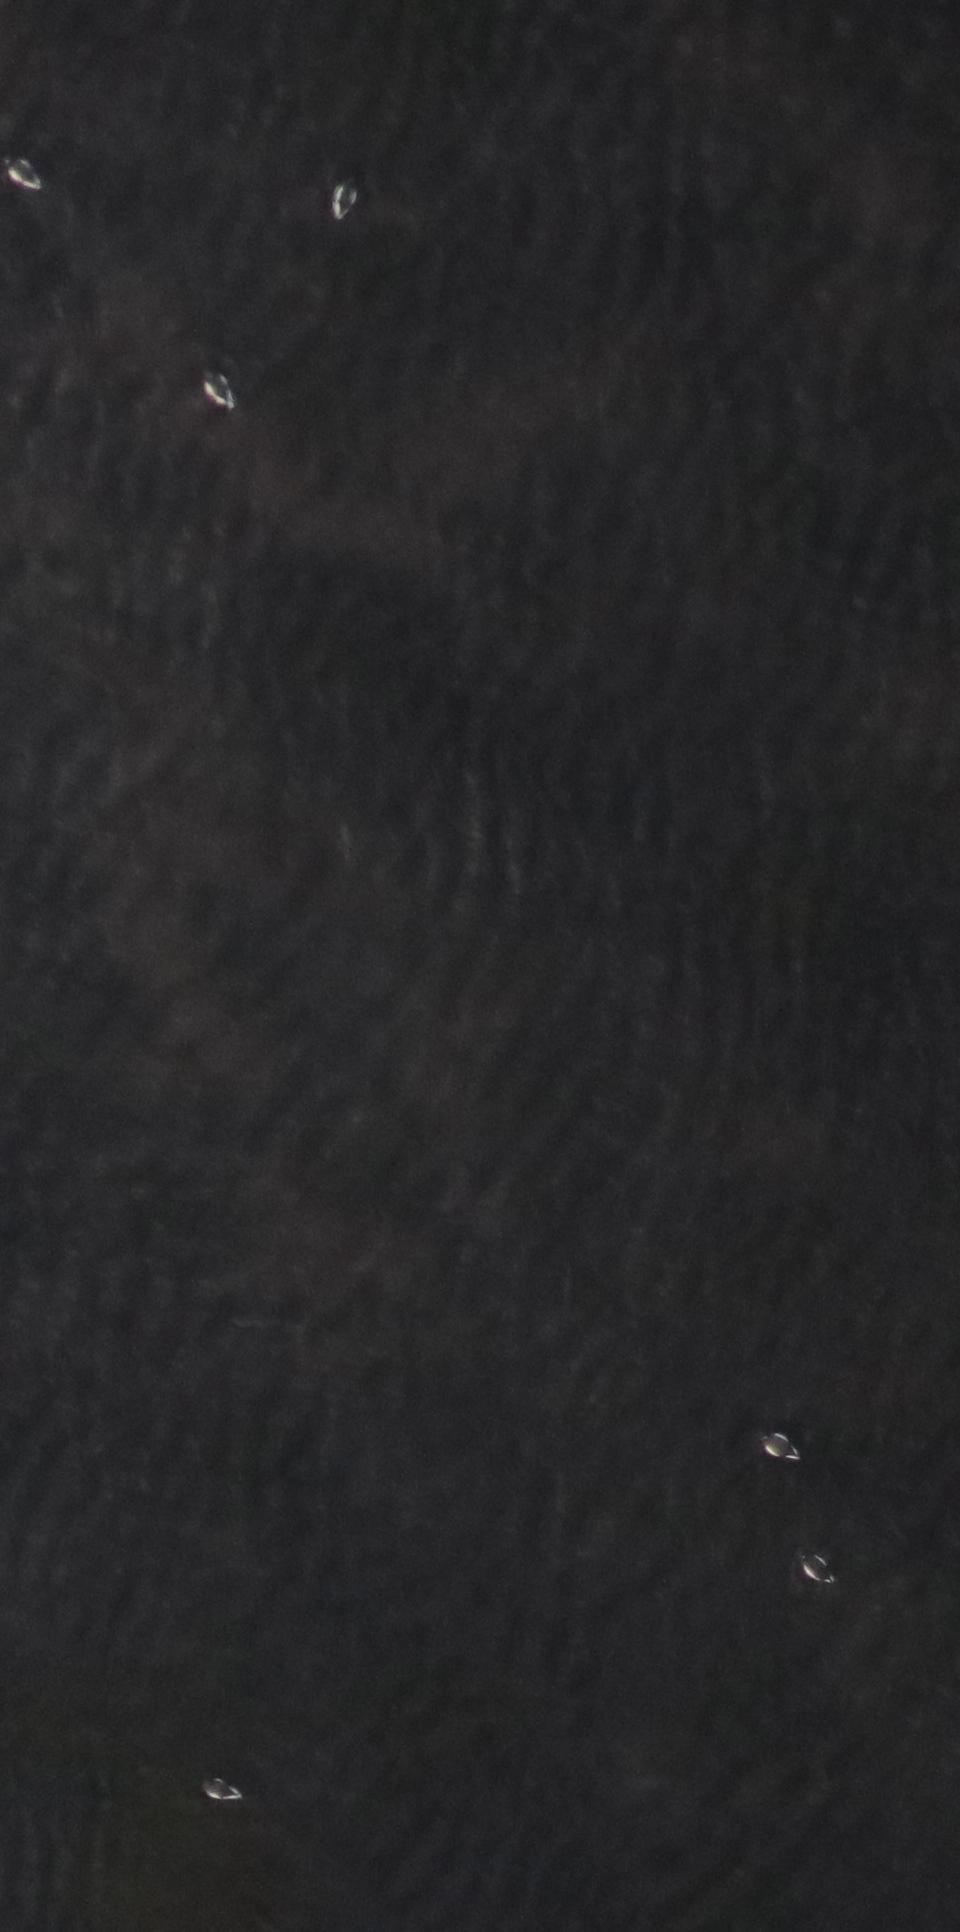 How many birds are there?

6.